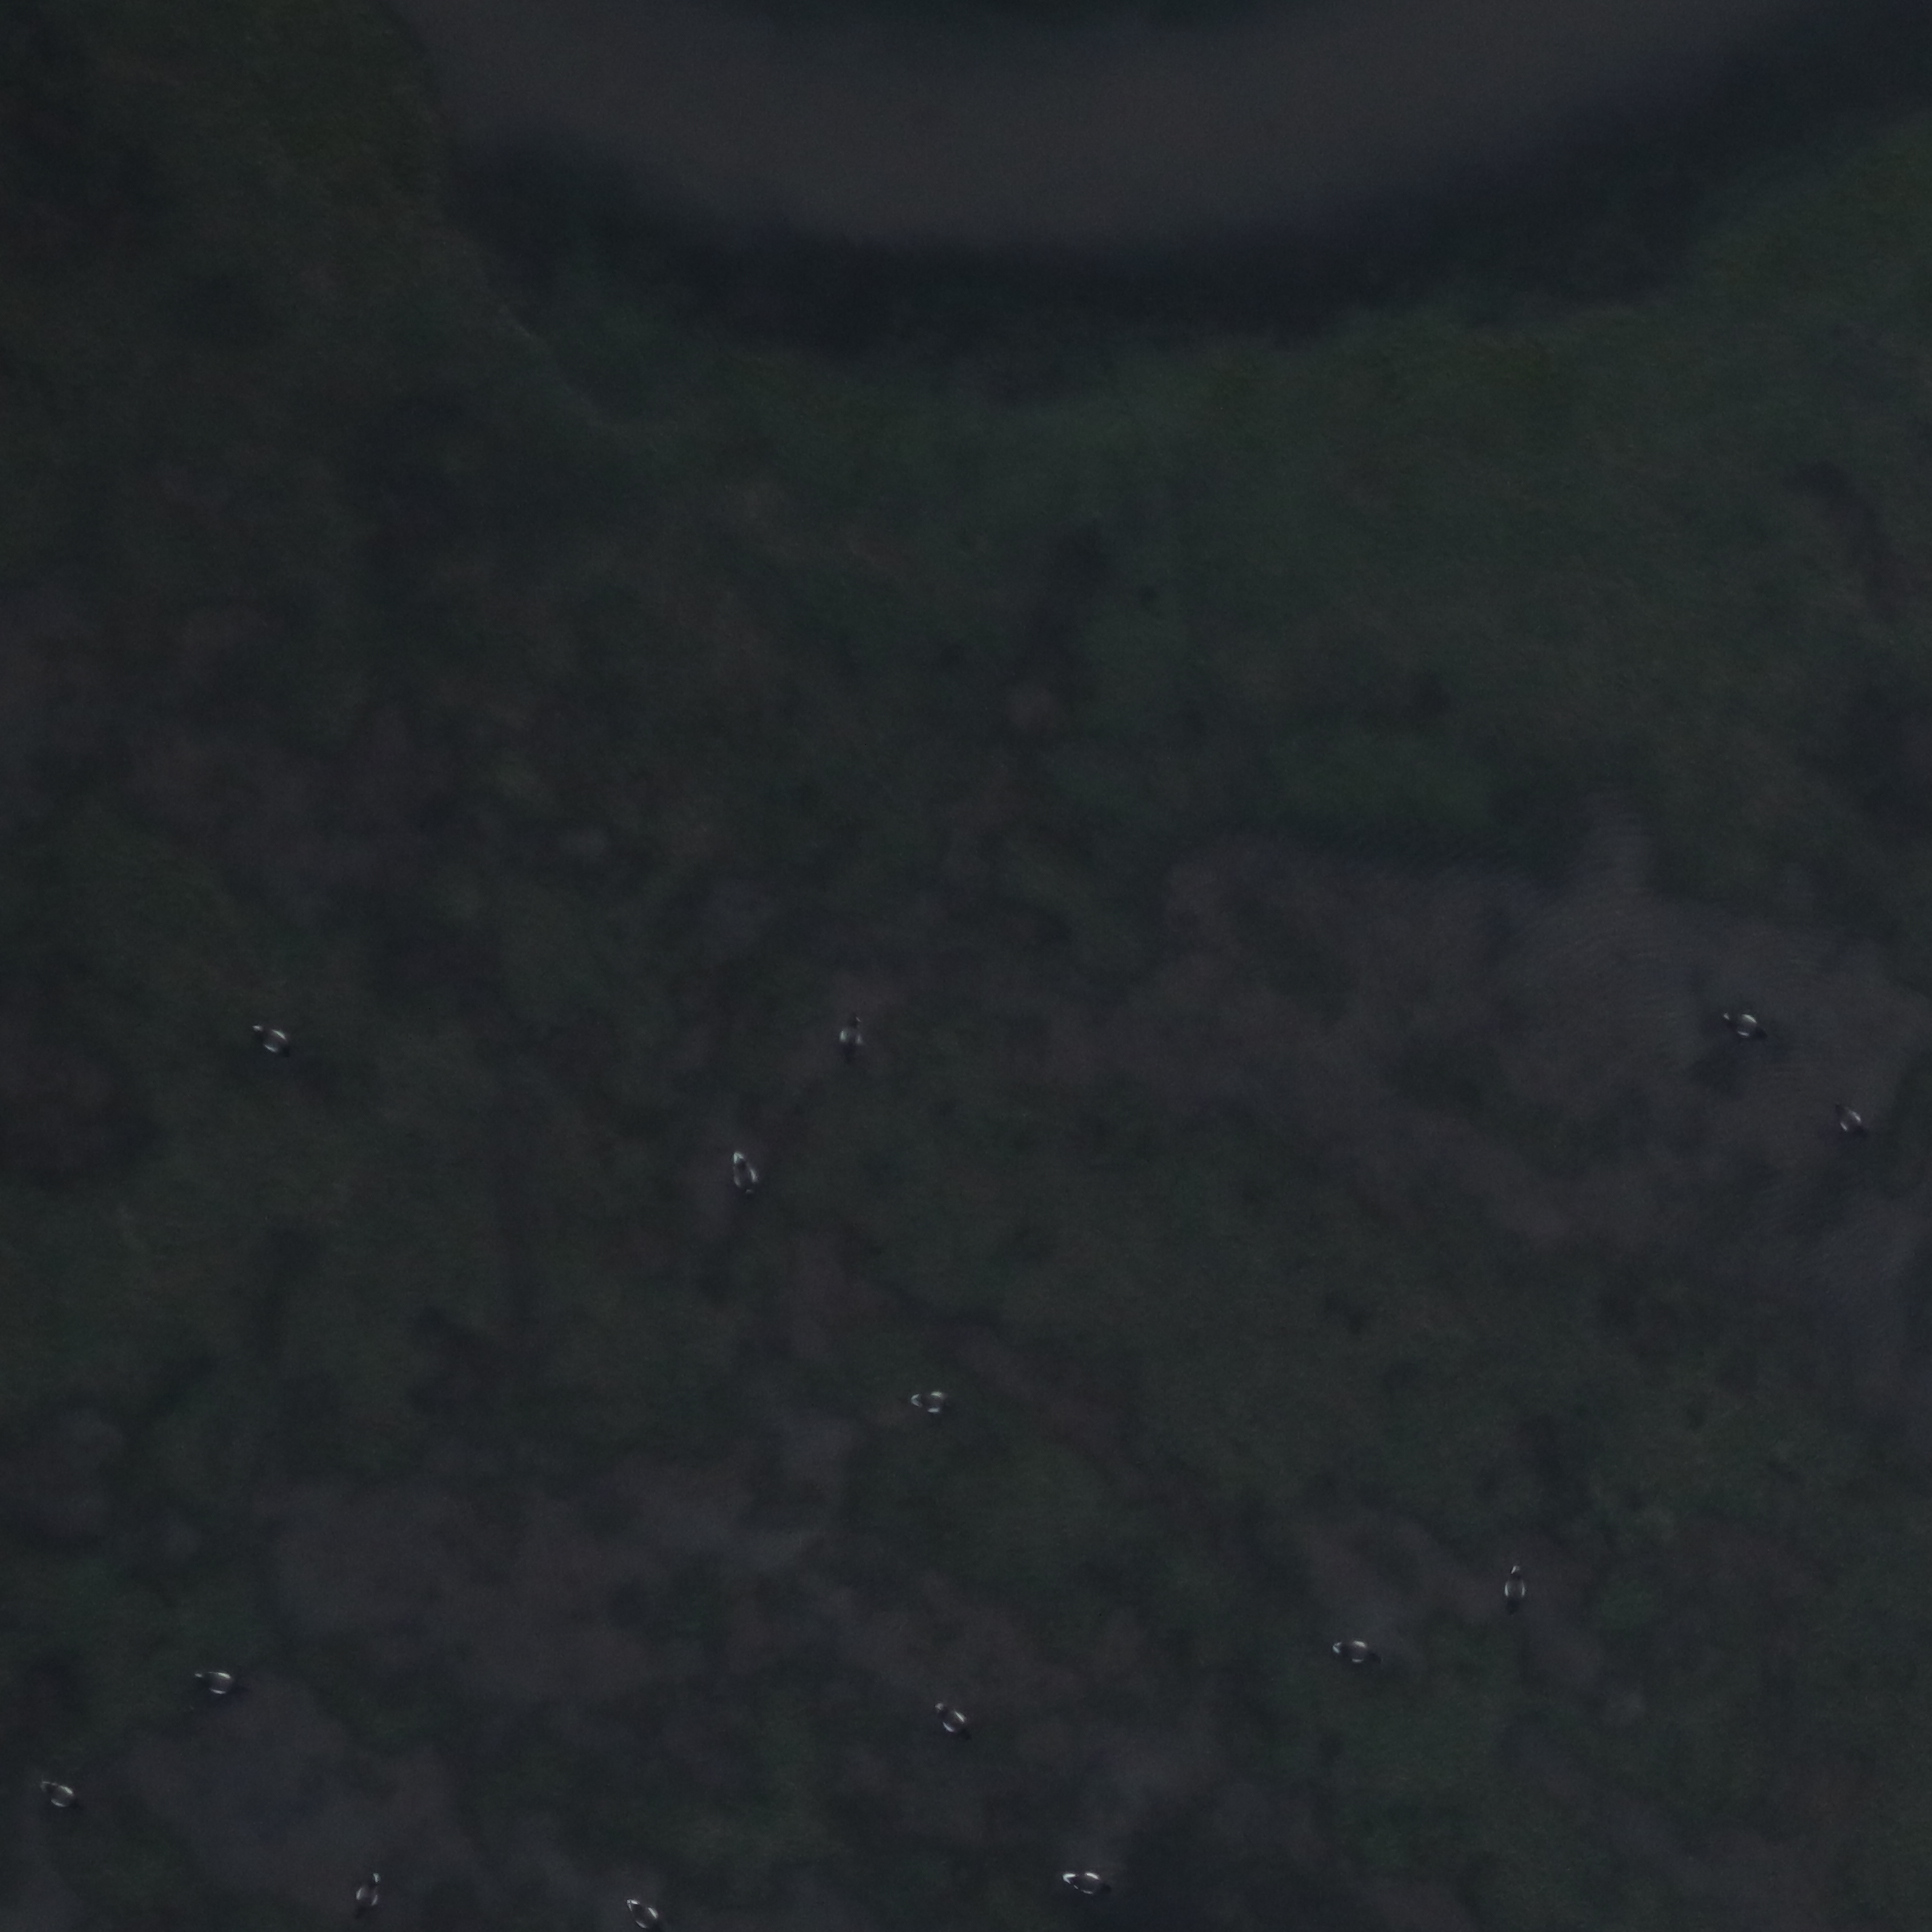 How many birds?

14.